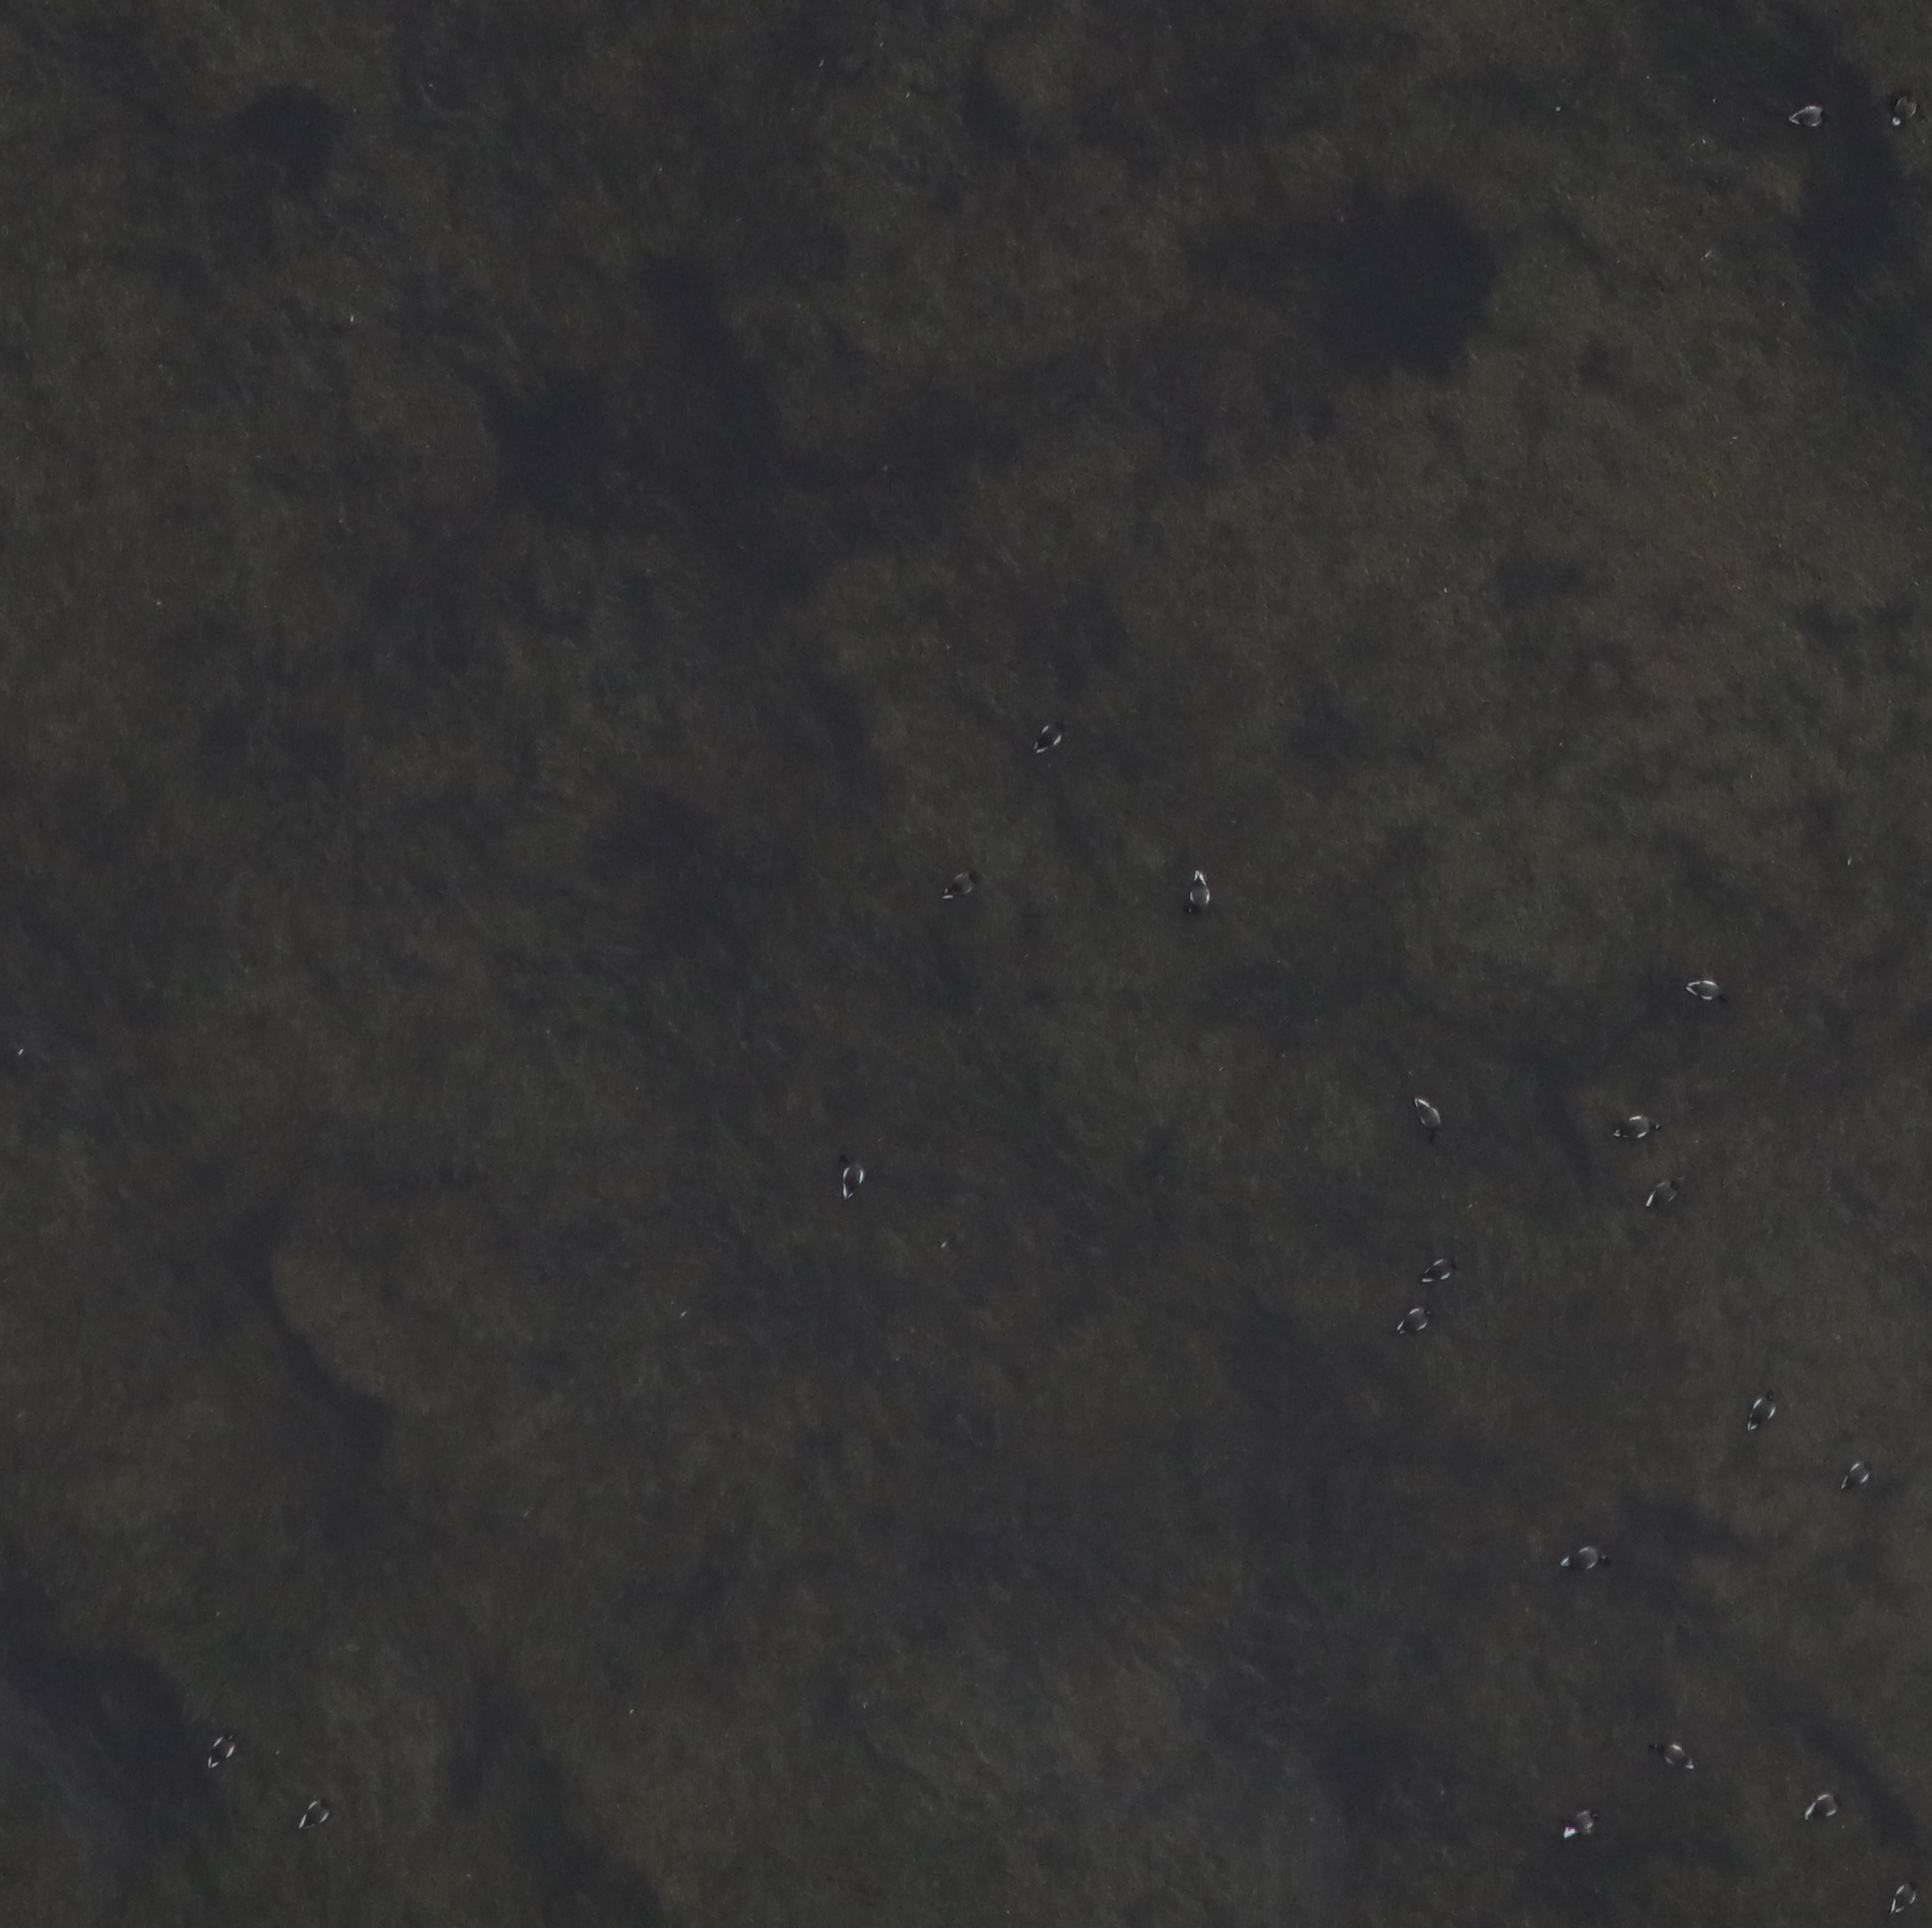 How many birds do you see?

21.